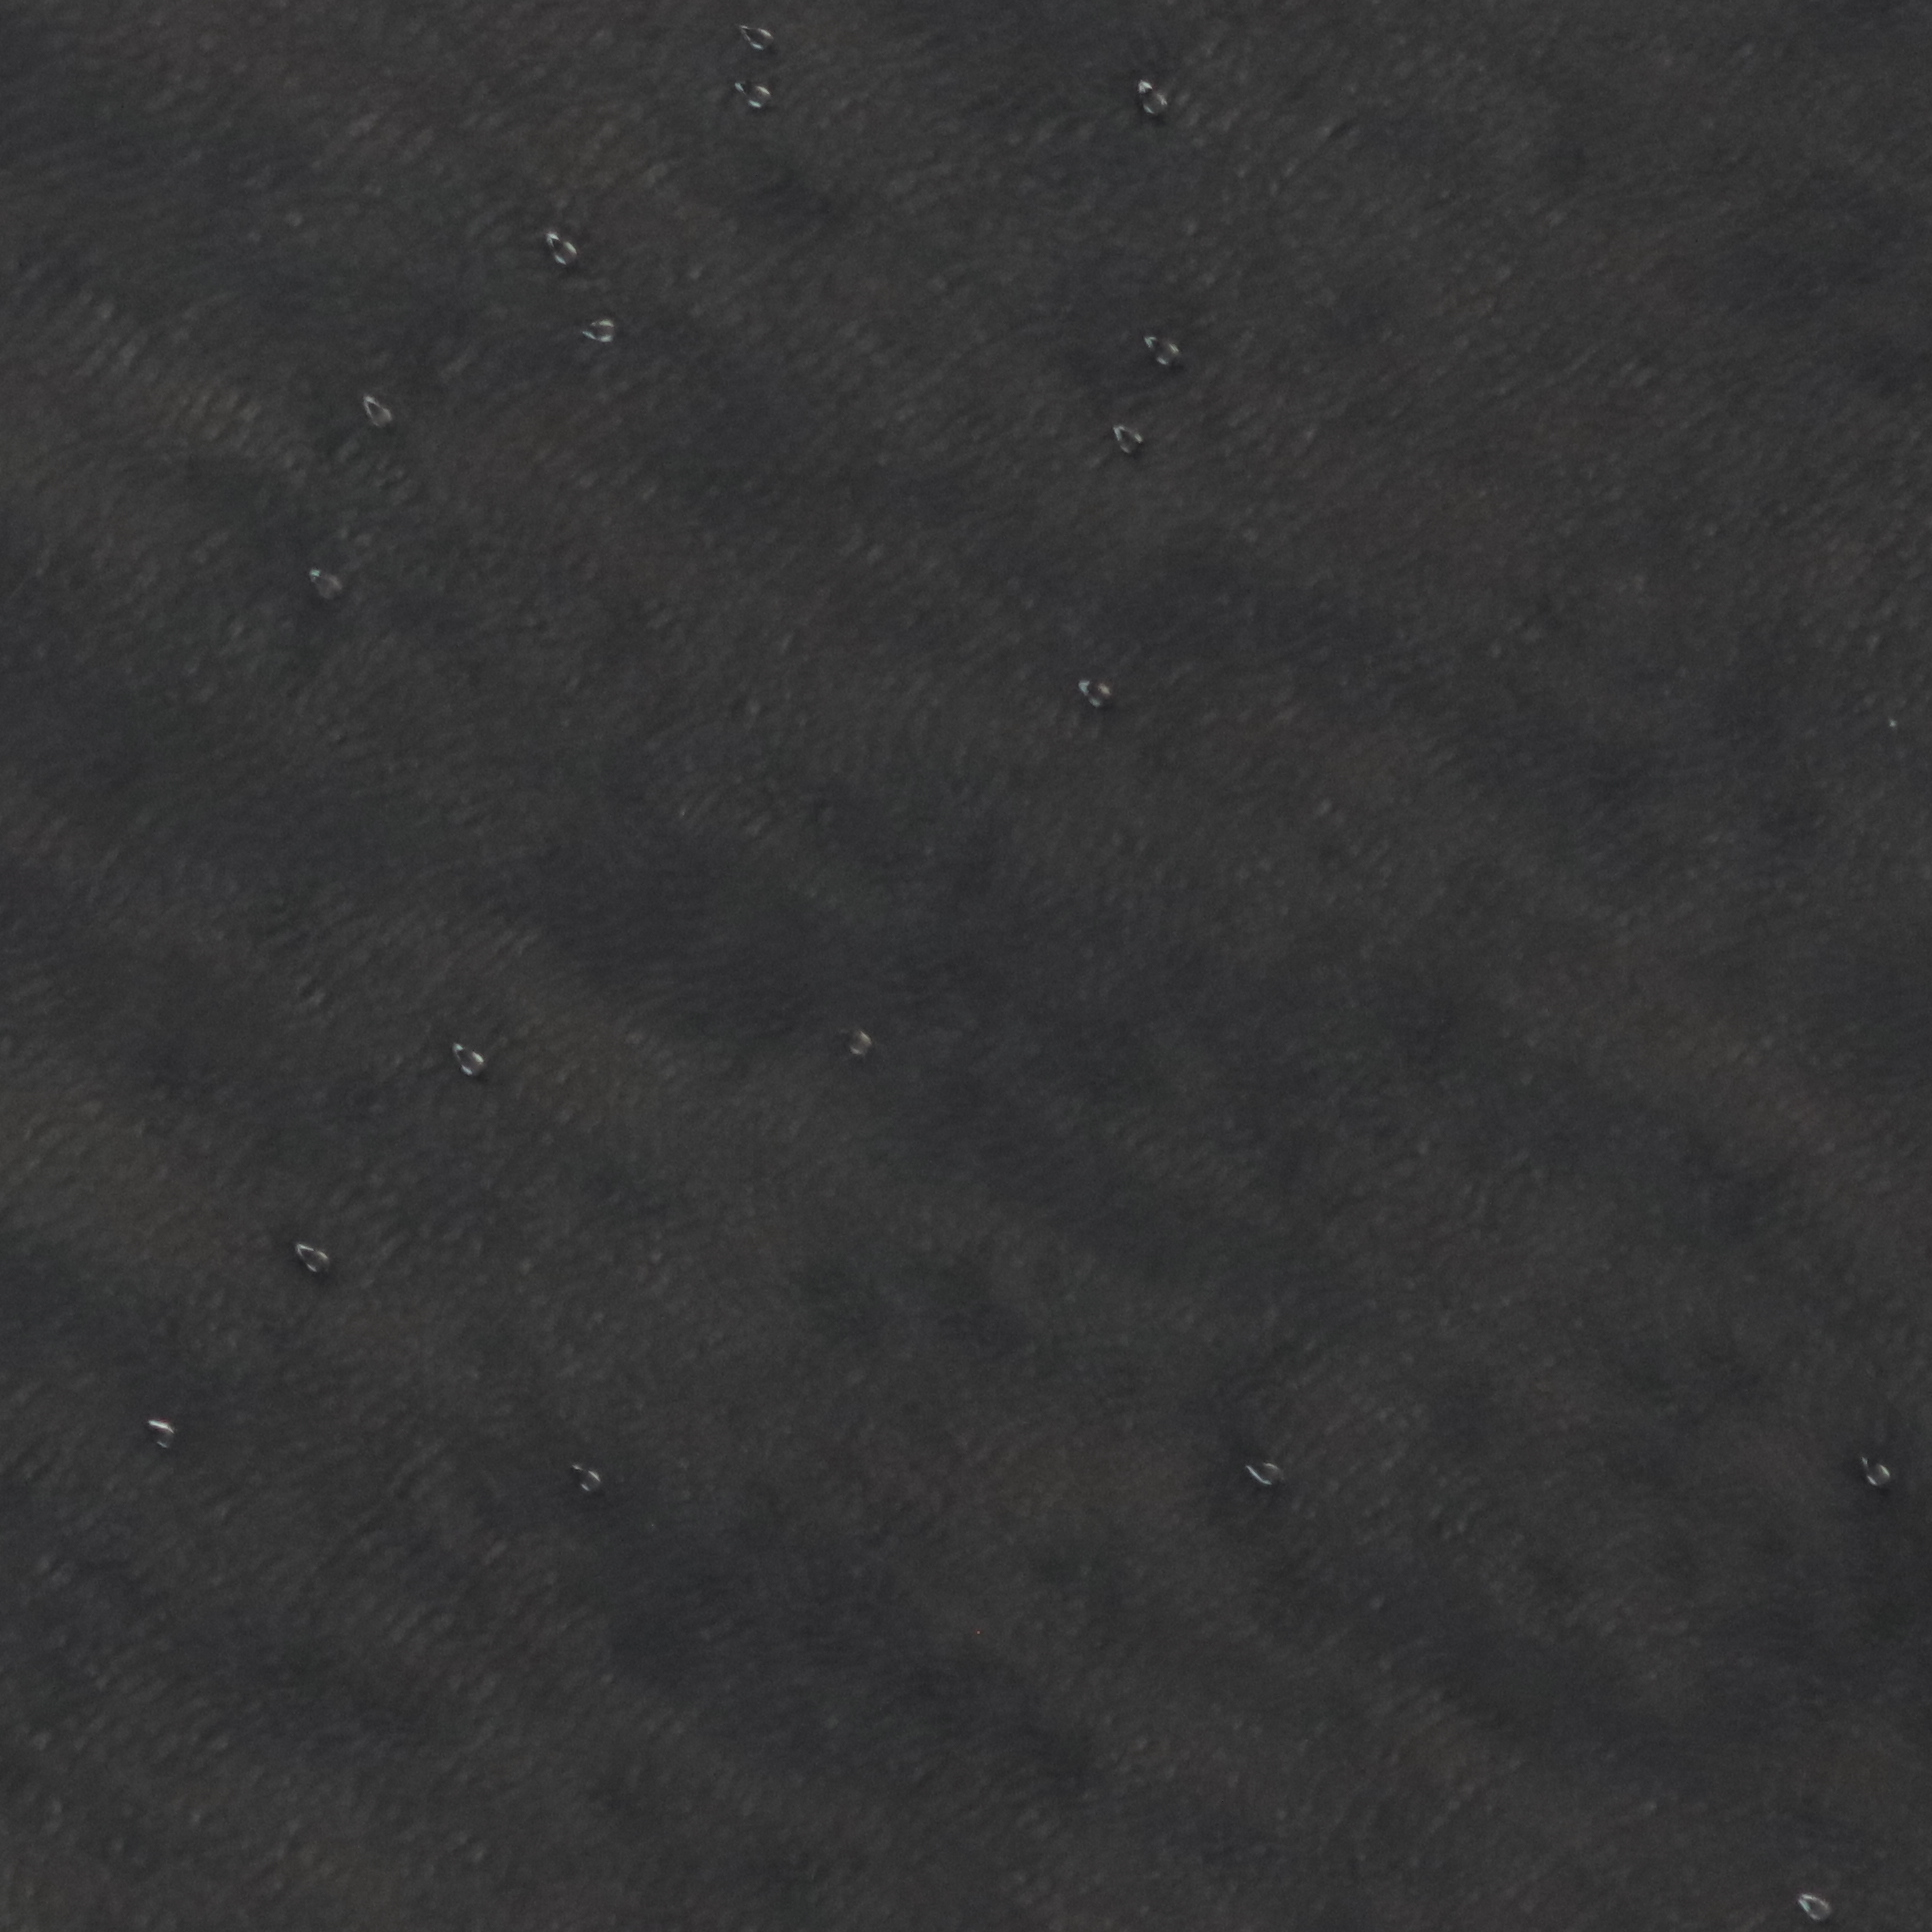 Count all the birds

18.